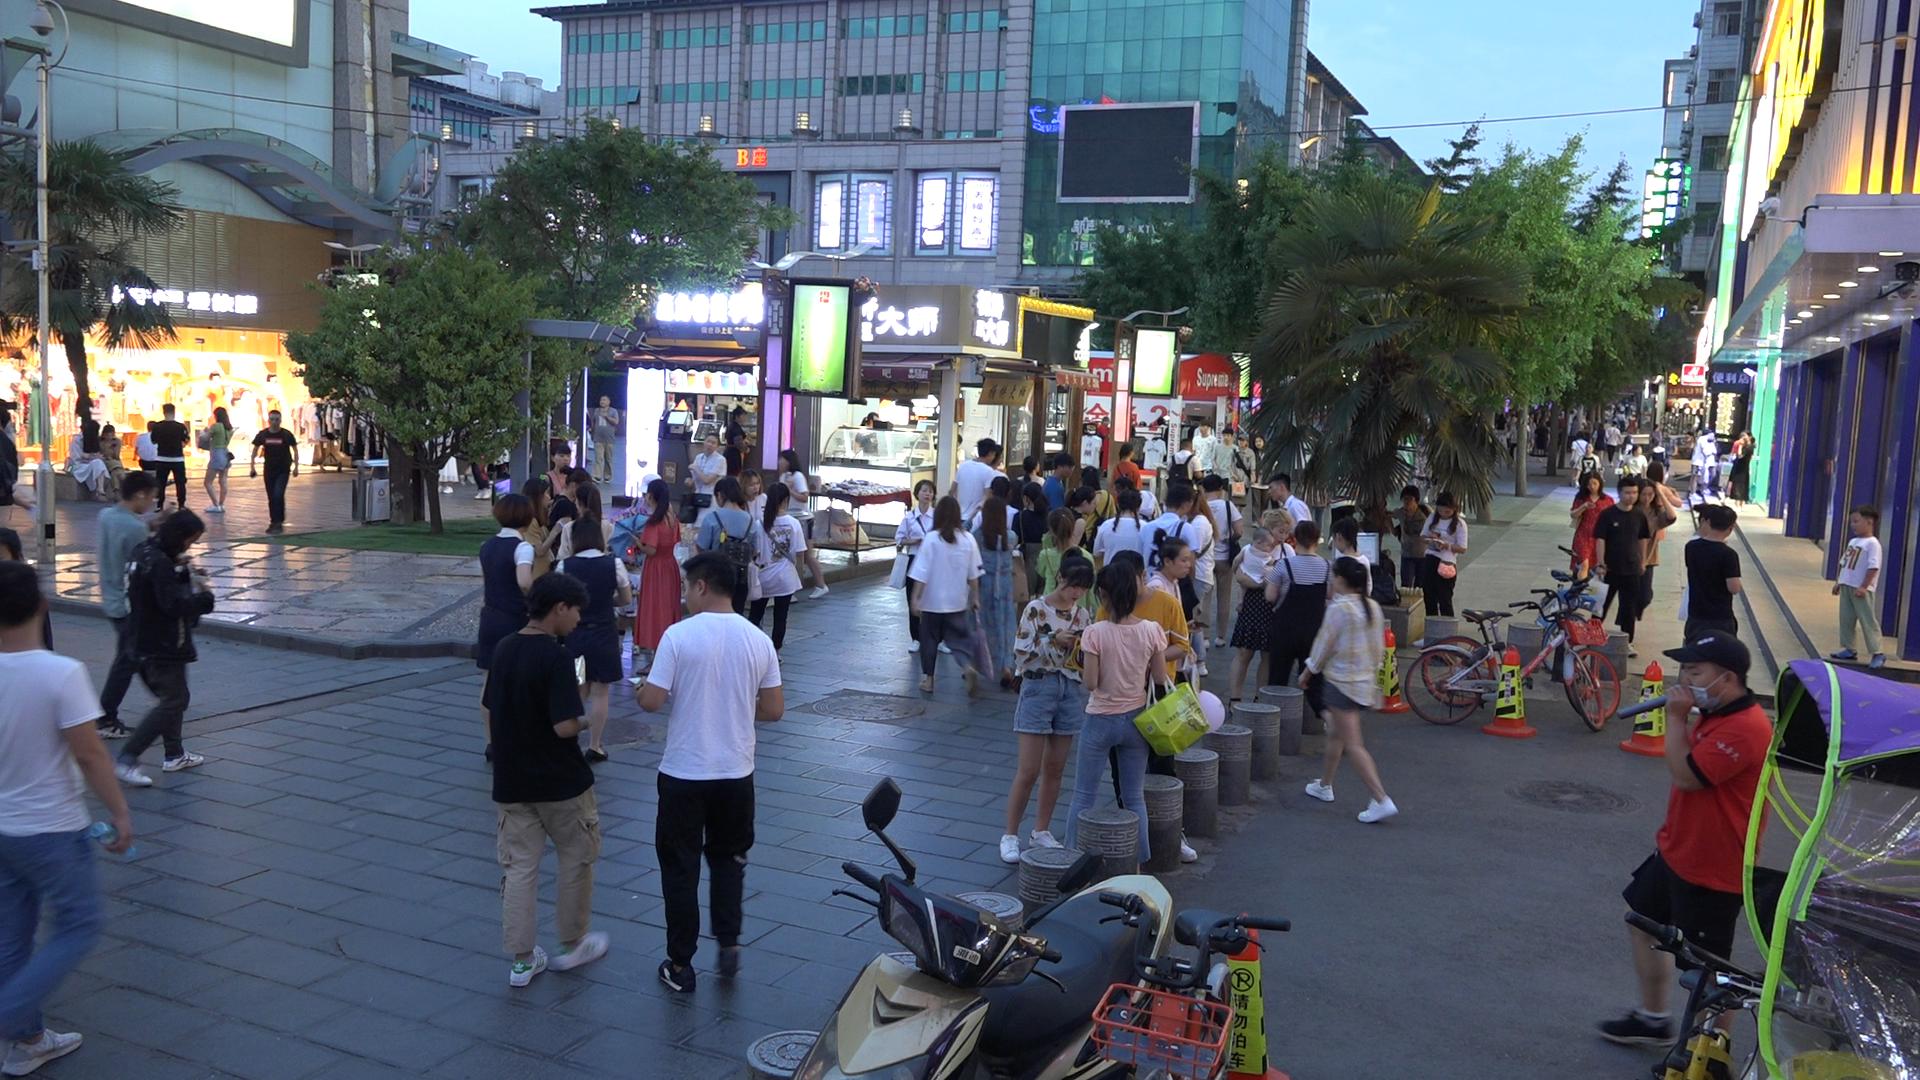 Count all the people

117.